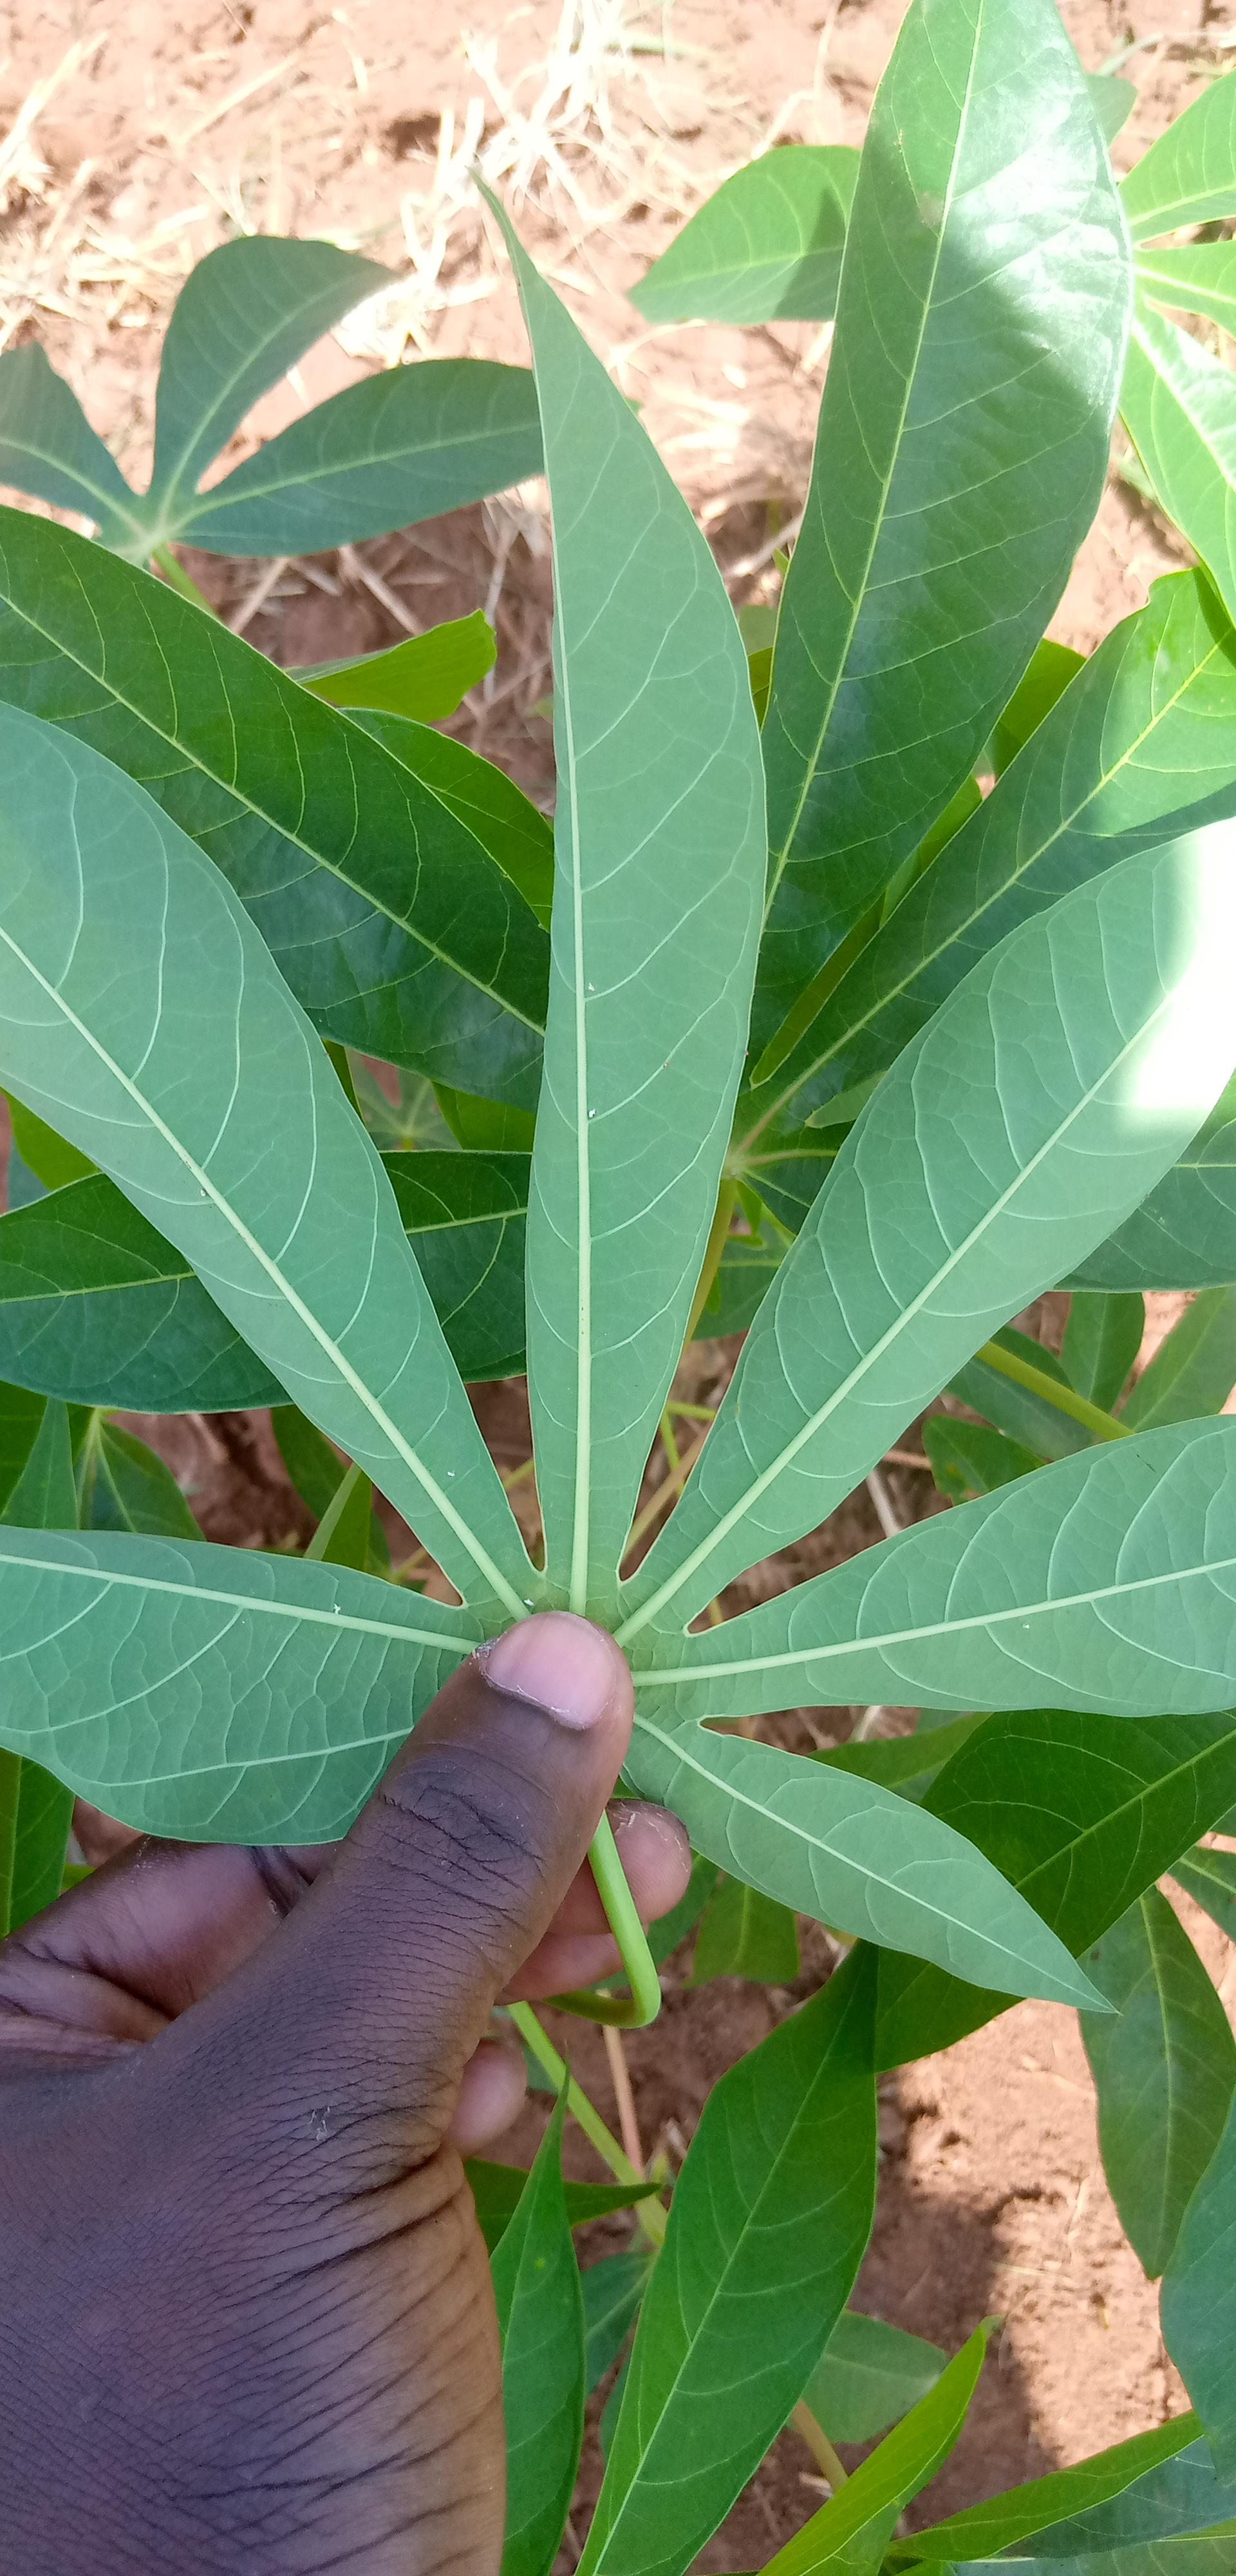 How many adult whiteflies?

7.